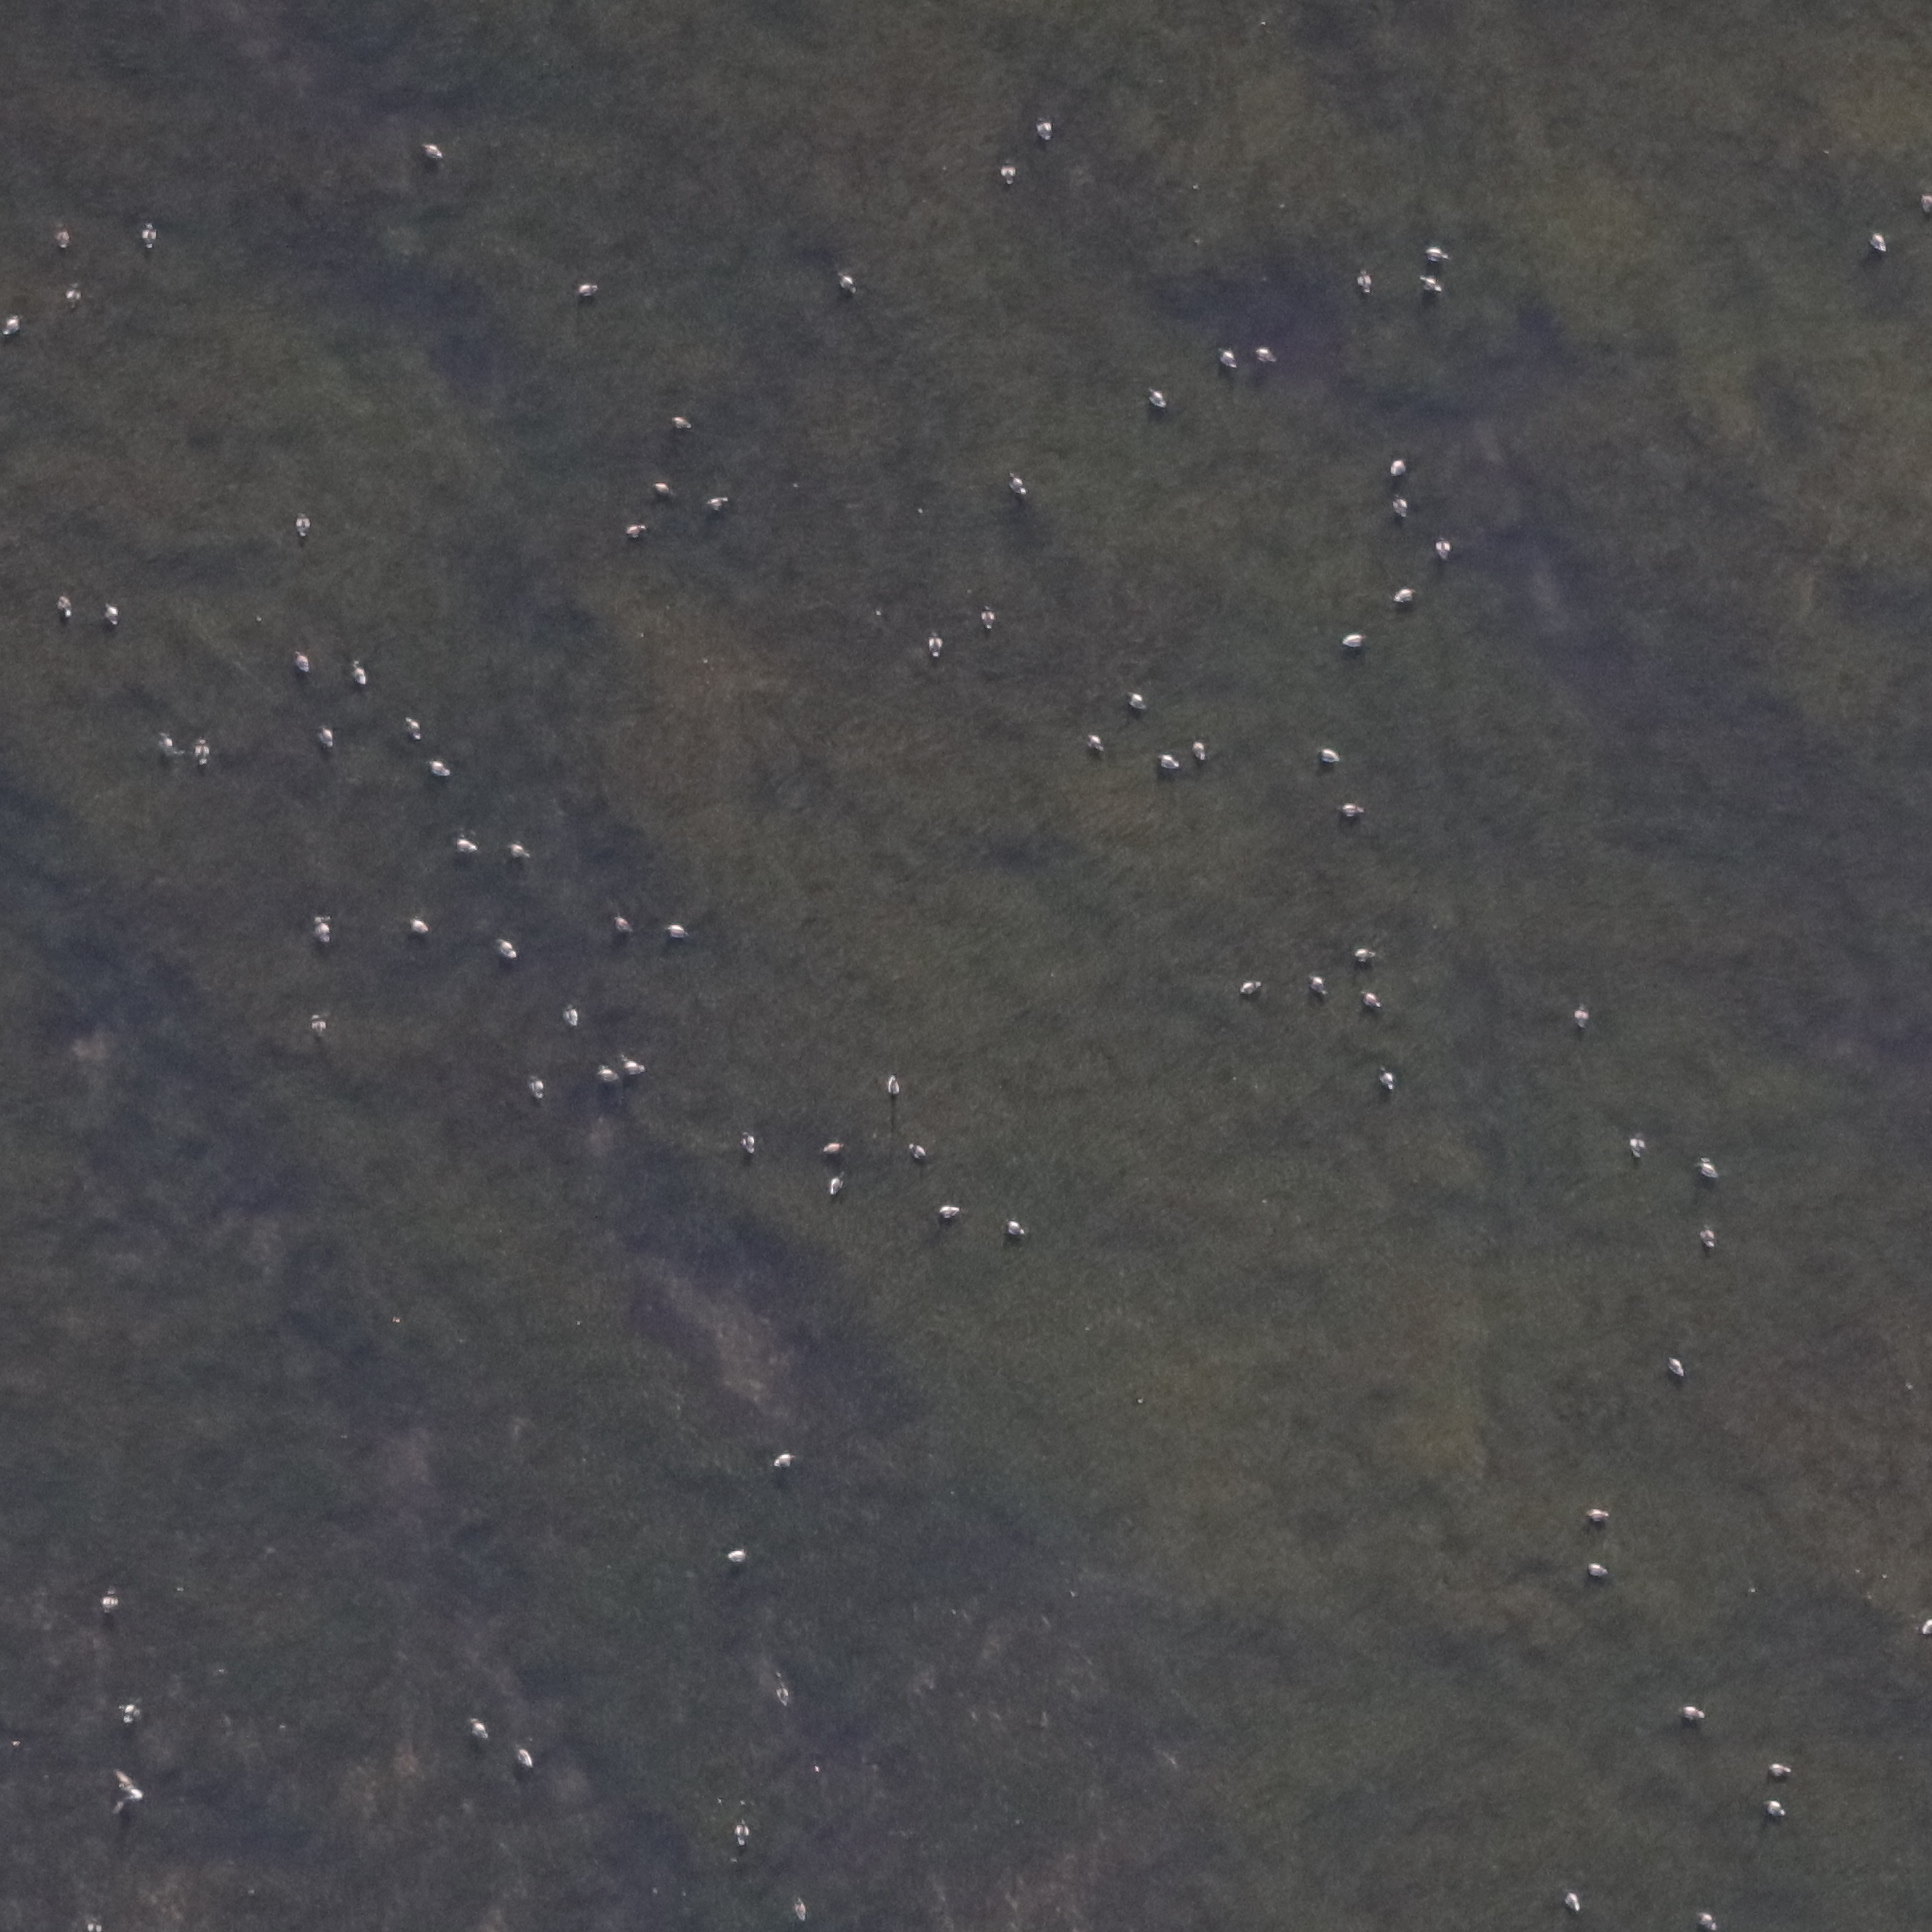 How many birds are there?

93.